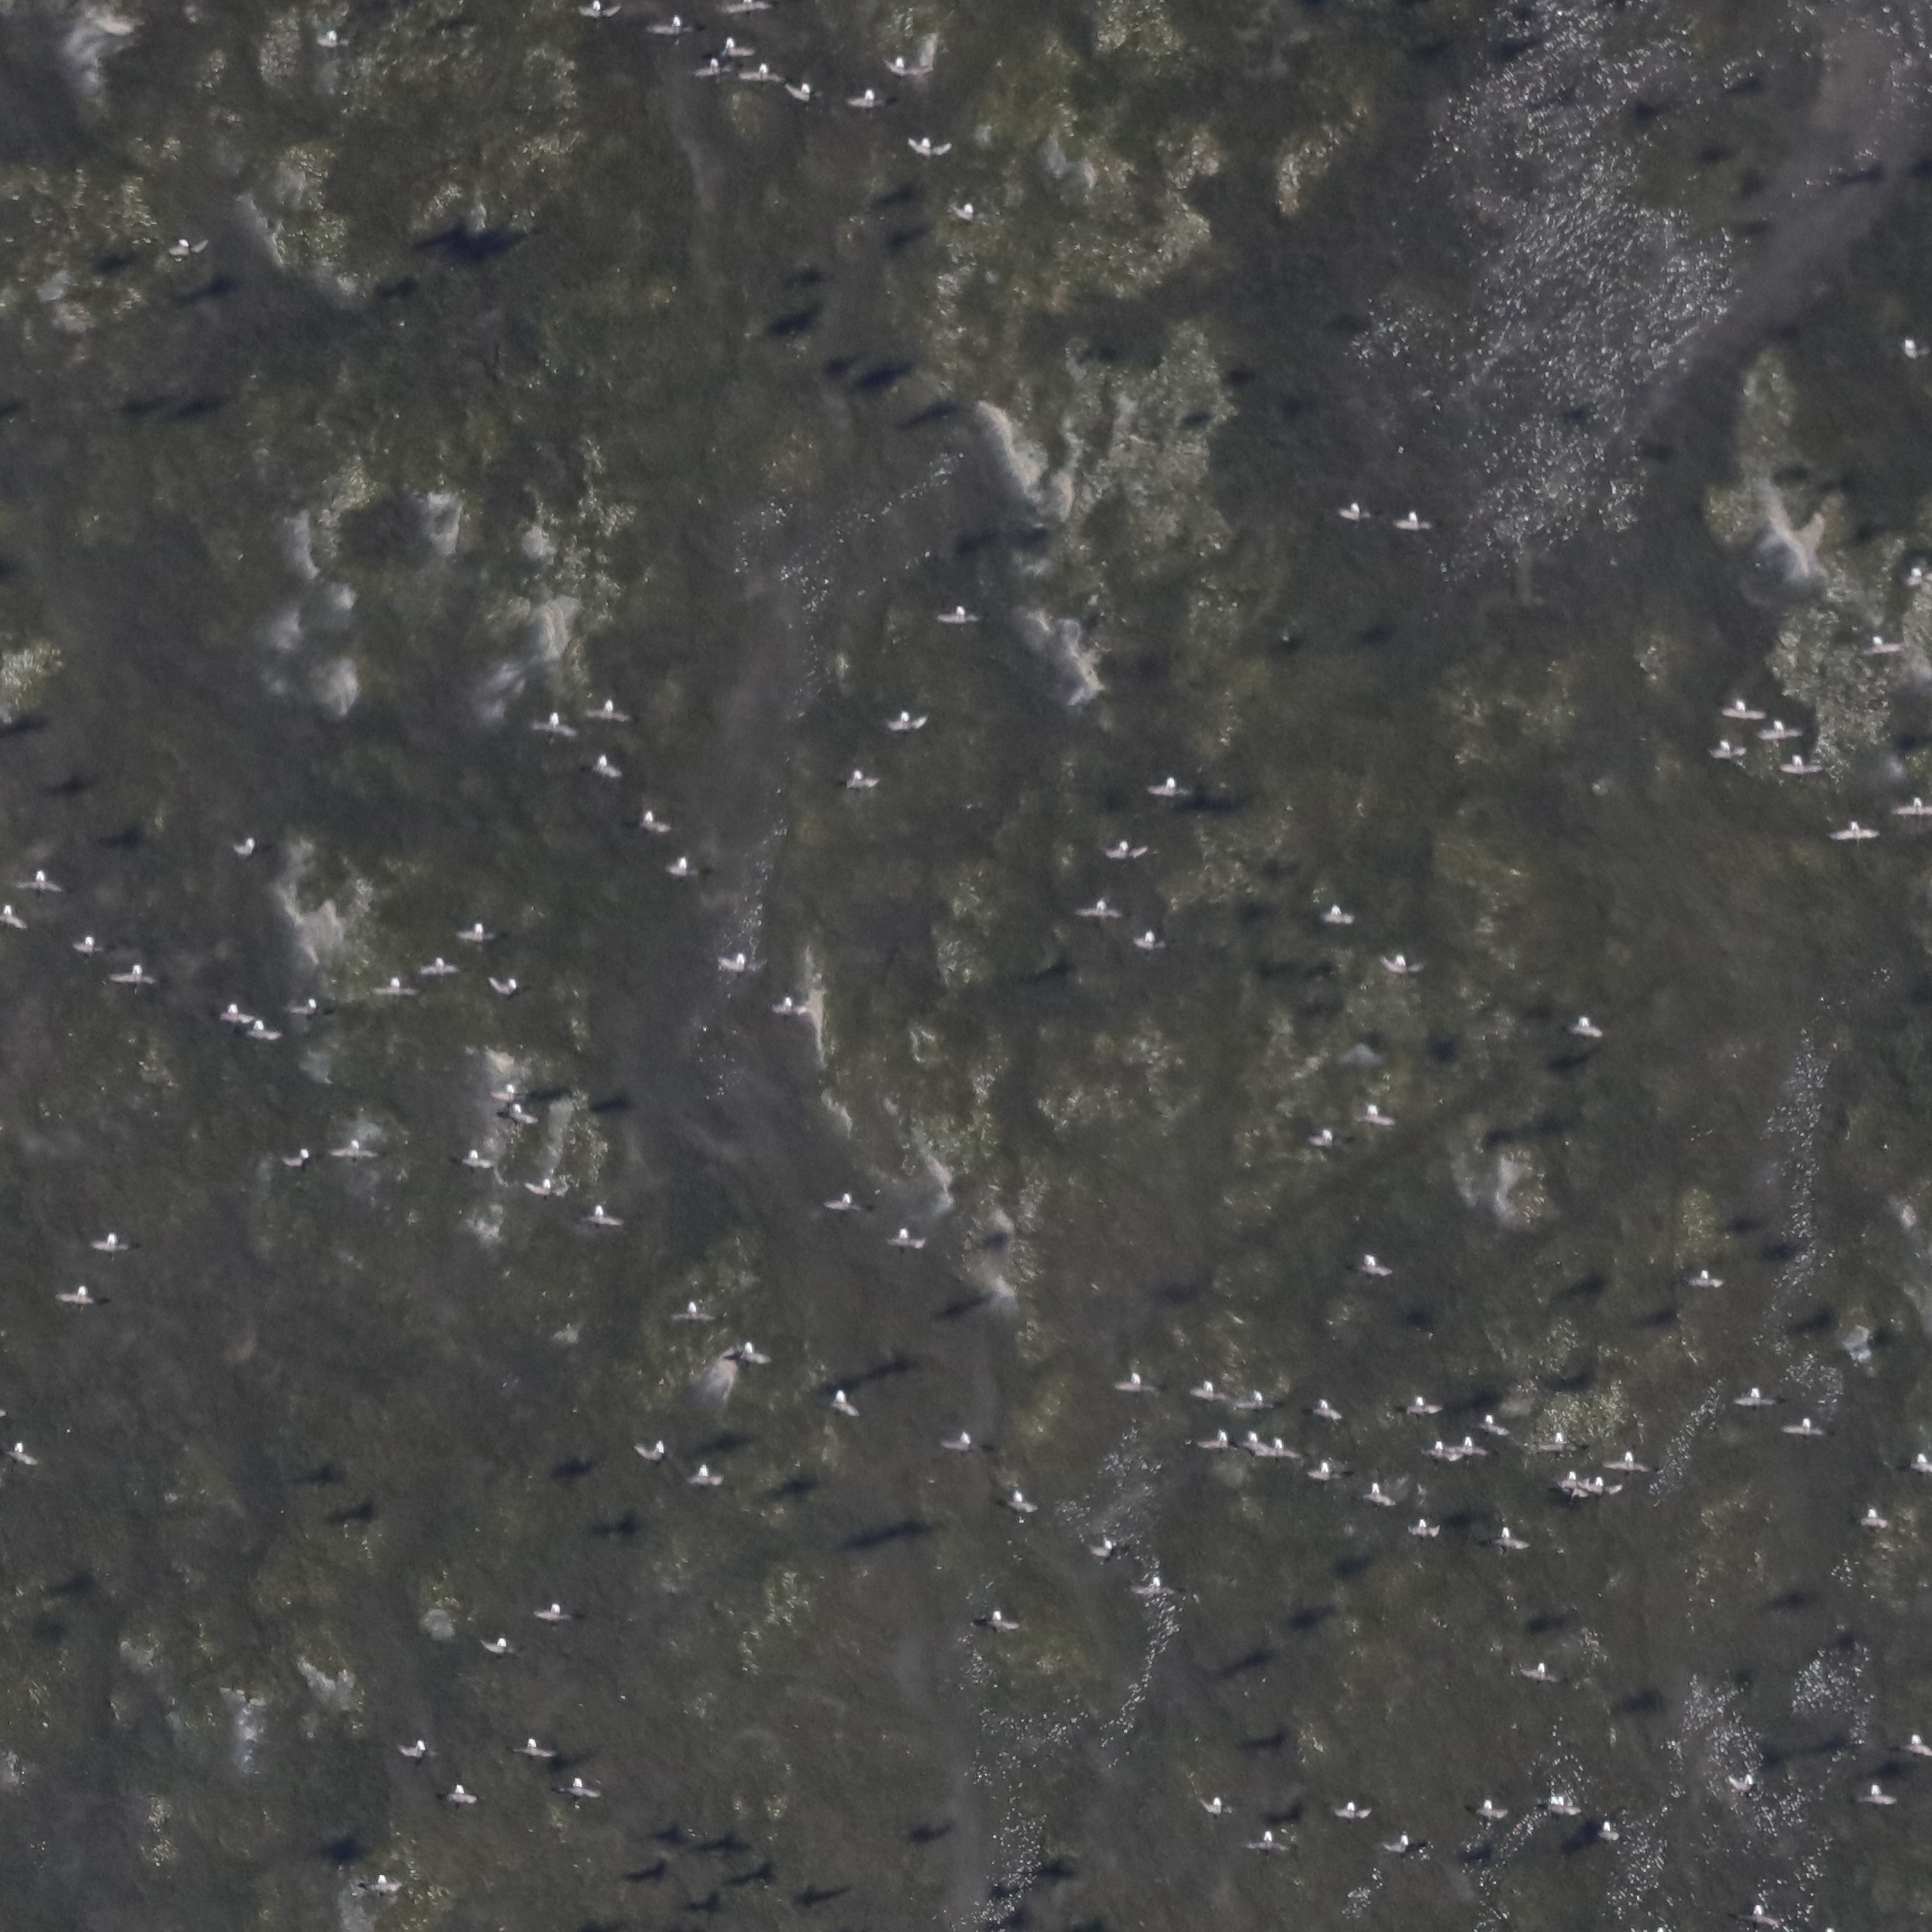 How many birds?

122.